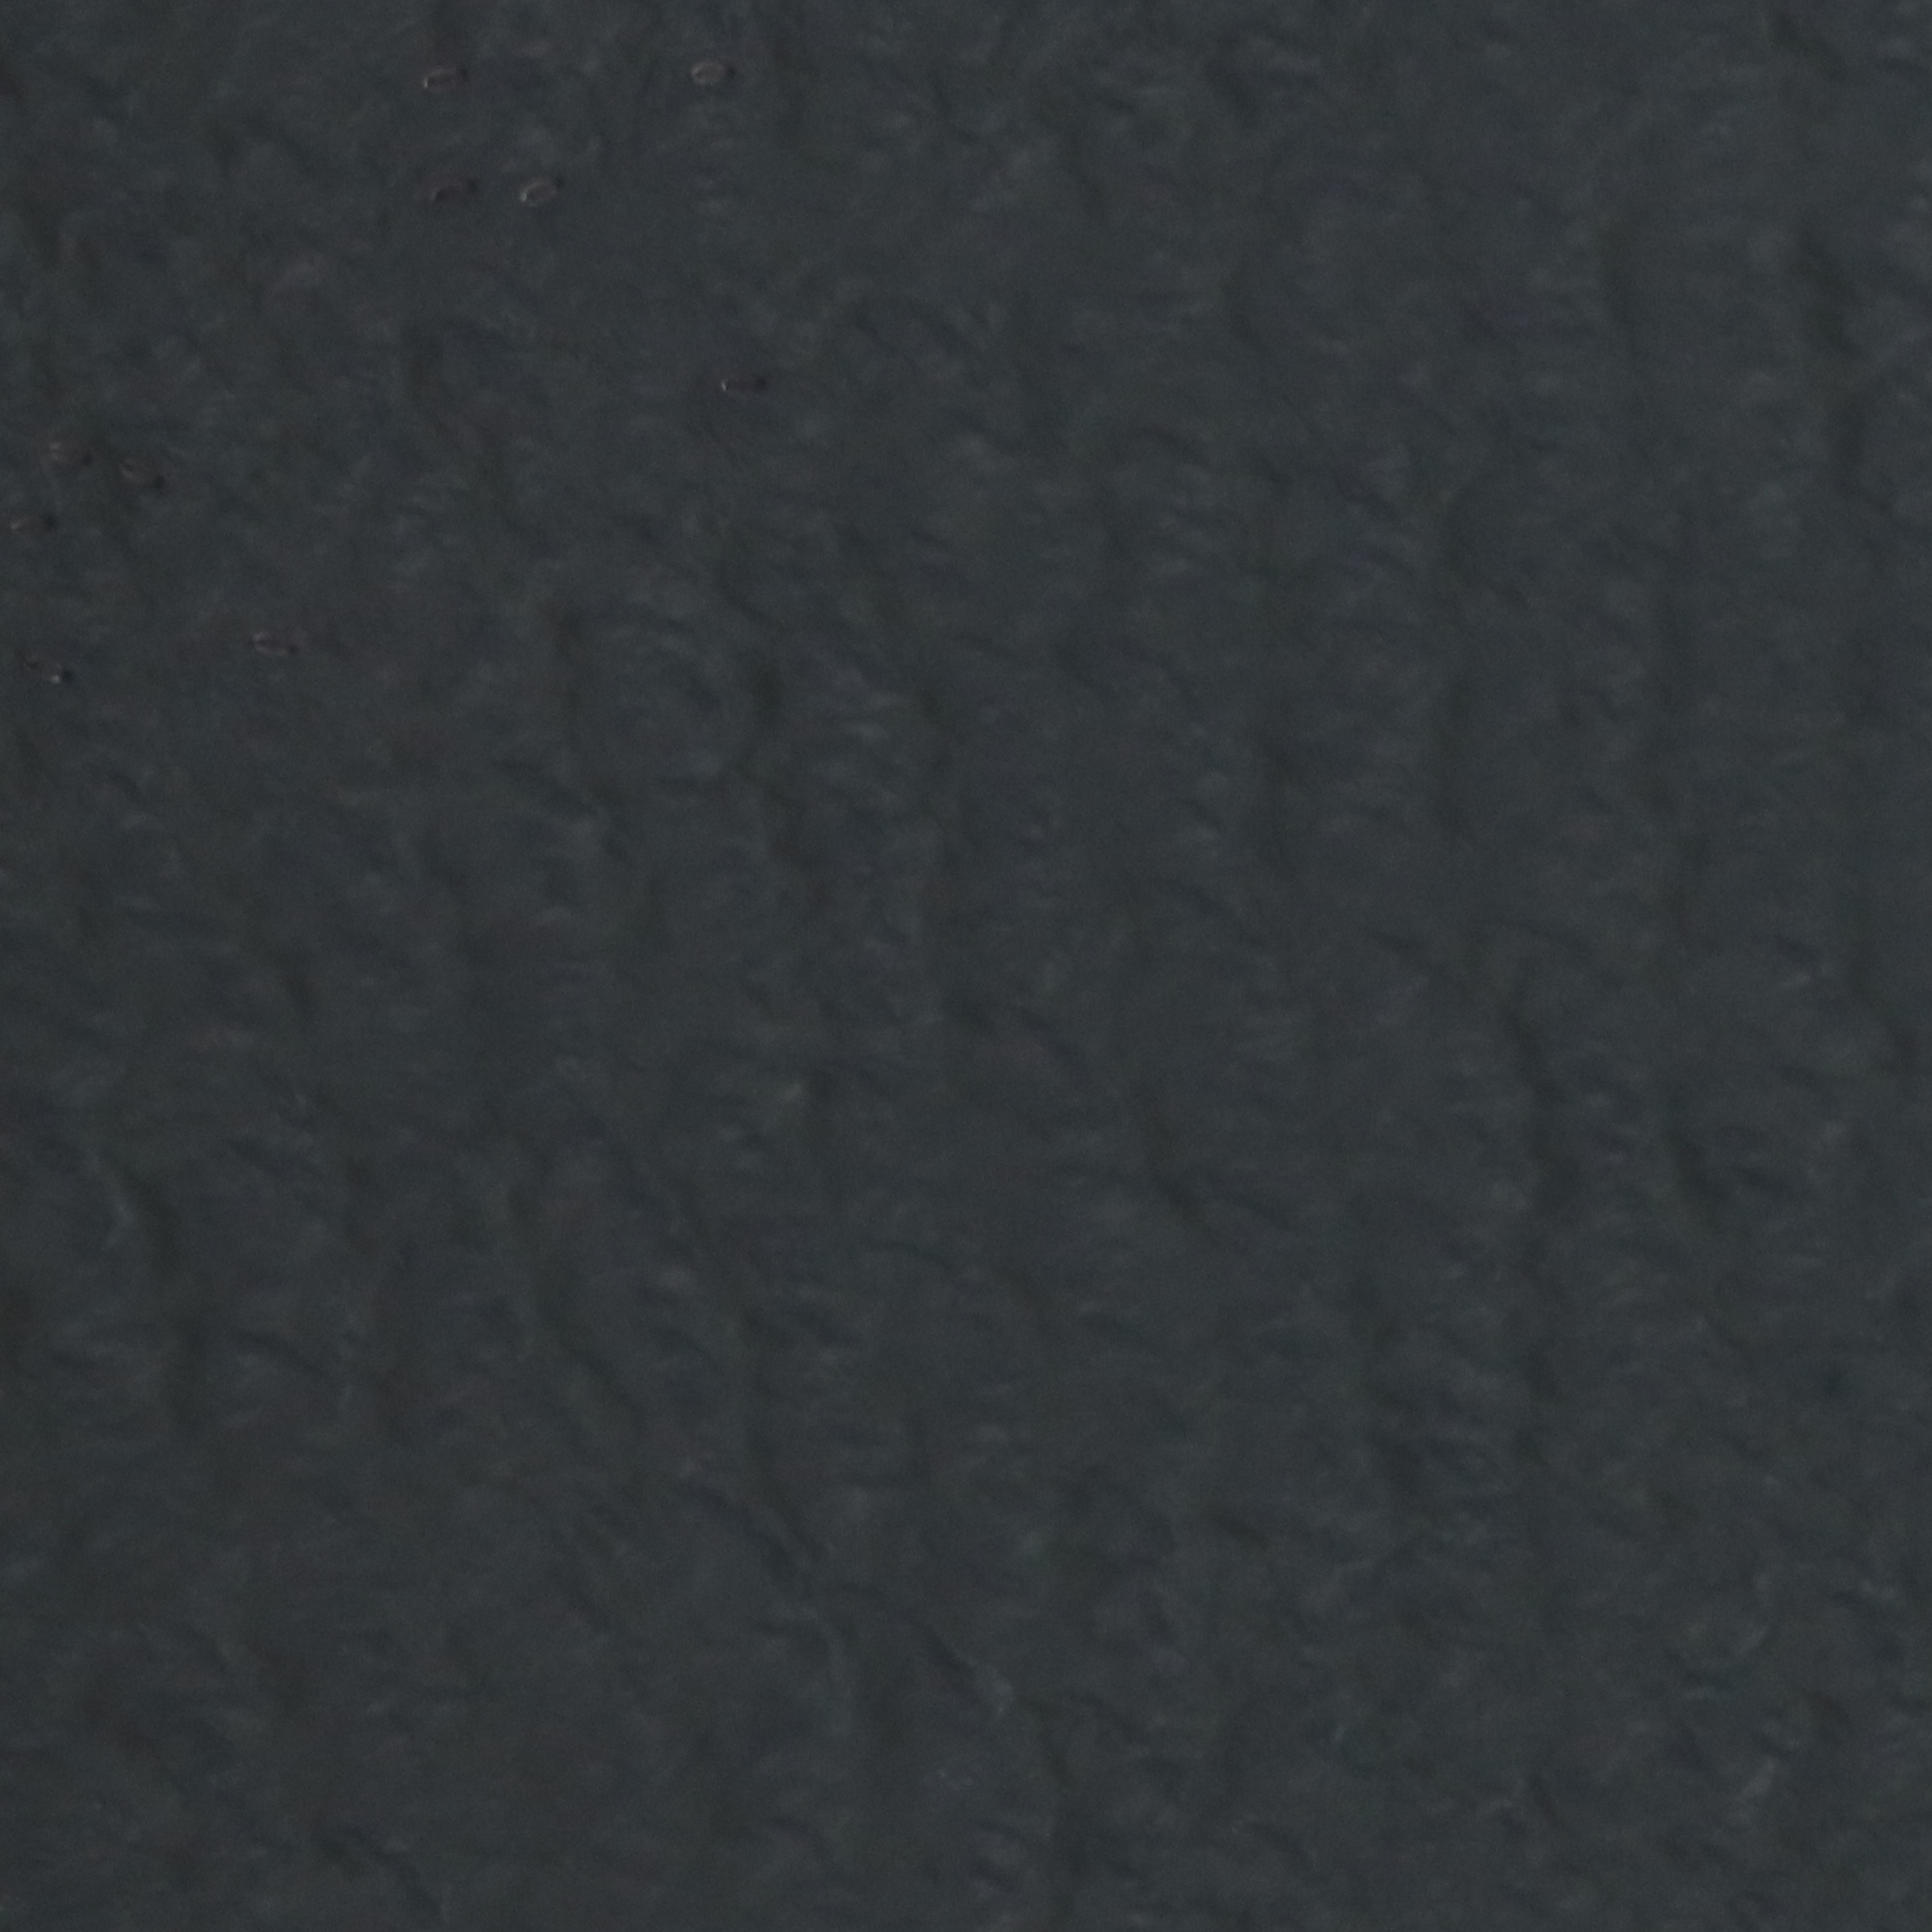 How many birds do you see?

10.